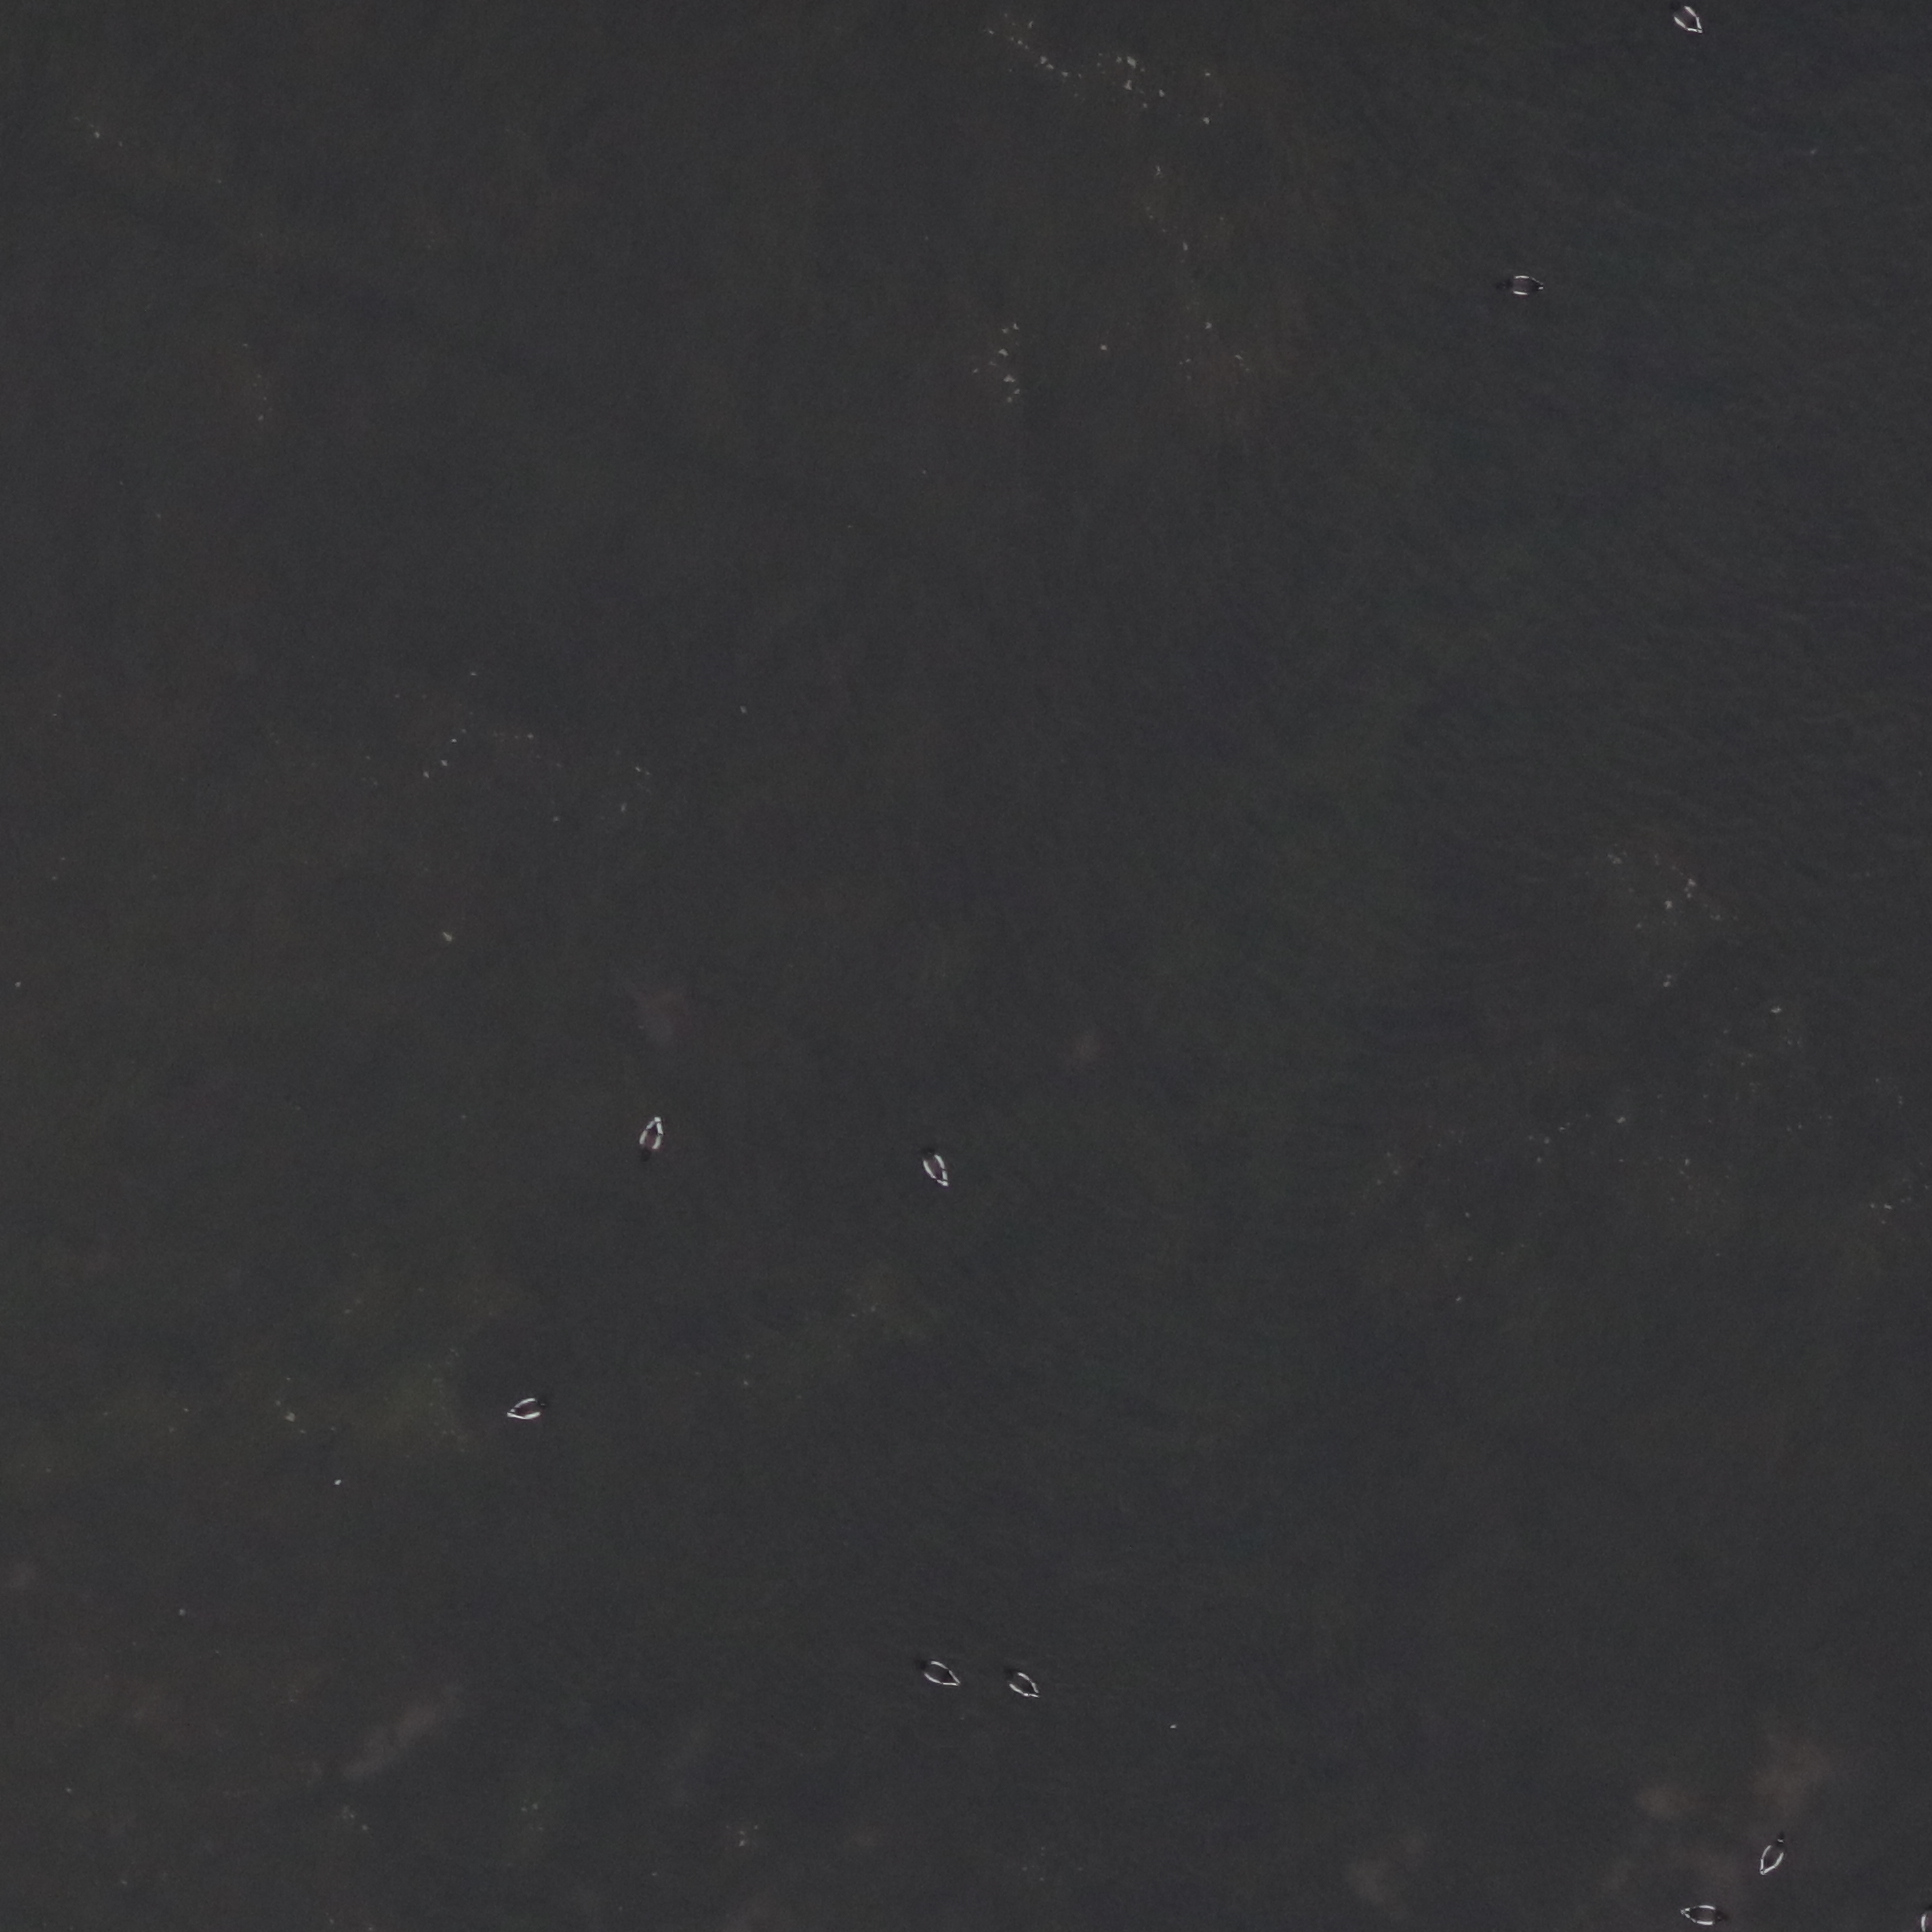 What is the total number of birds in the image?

10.